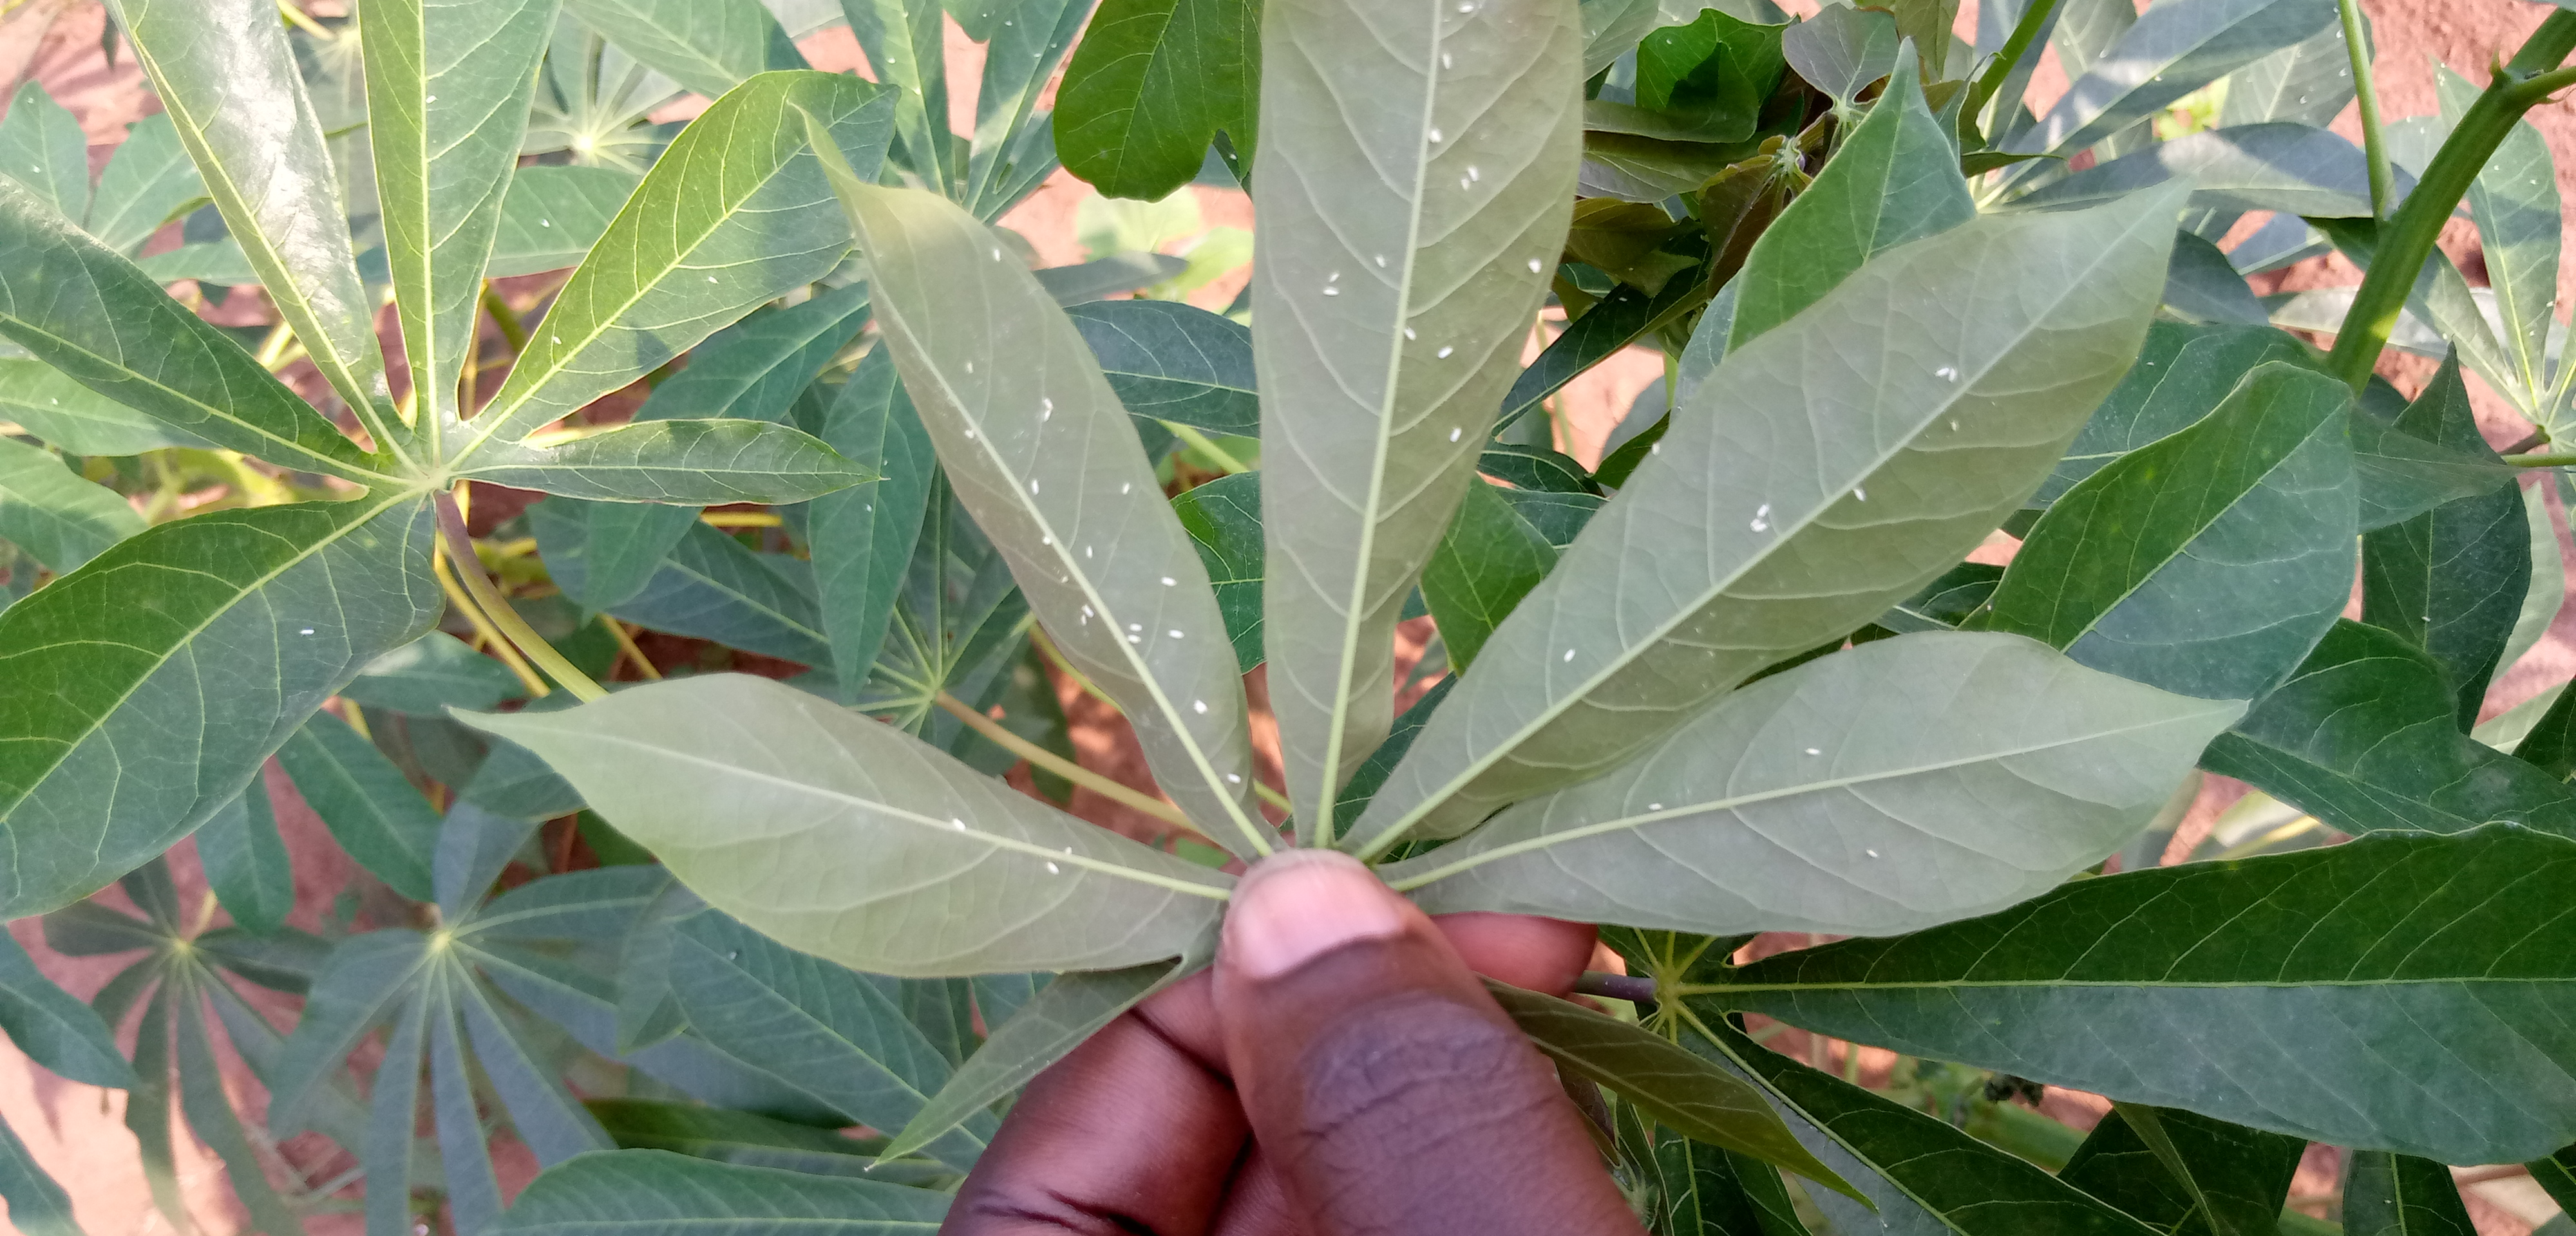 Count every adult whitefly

49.